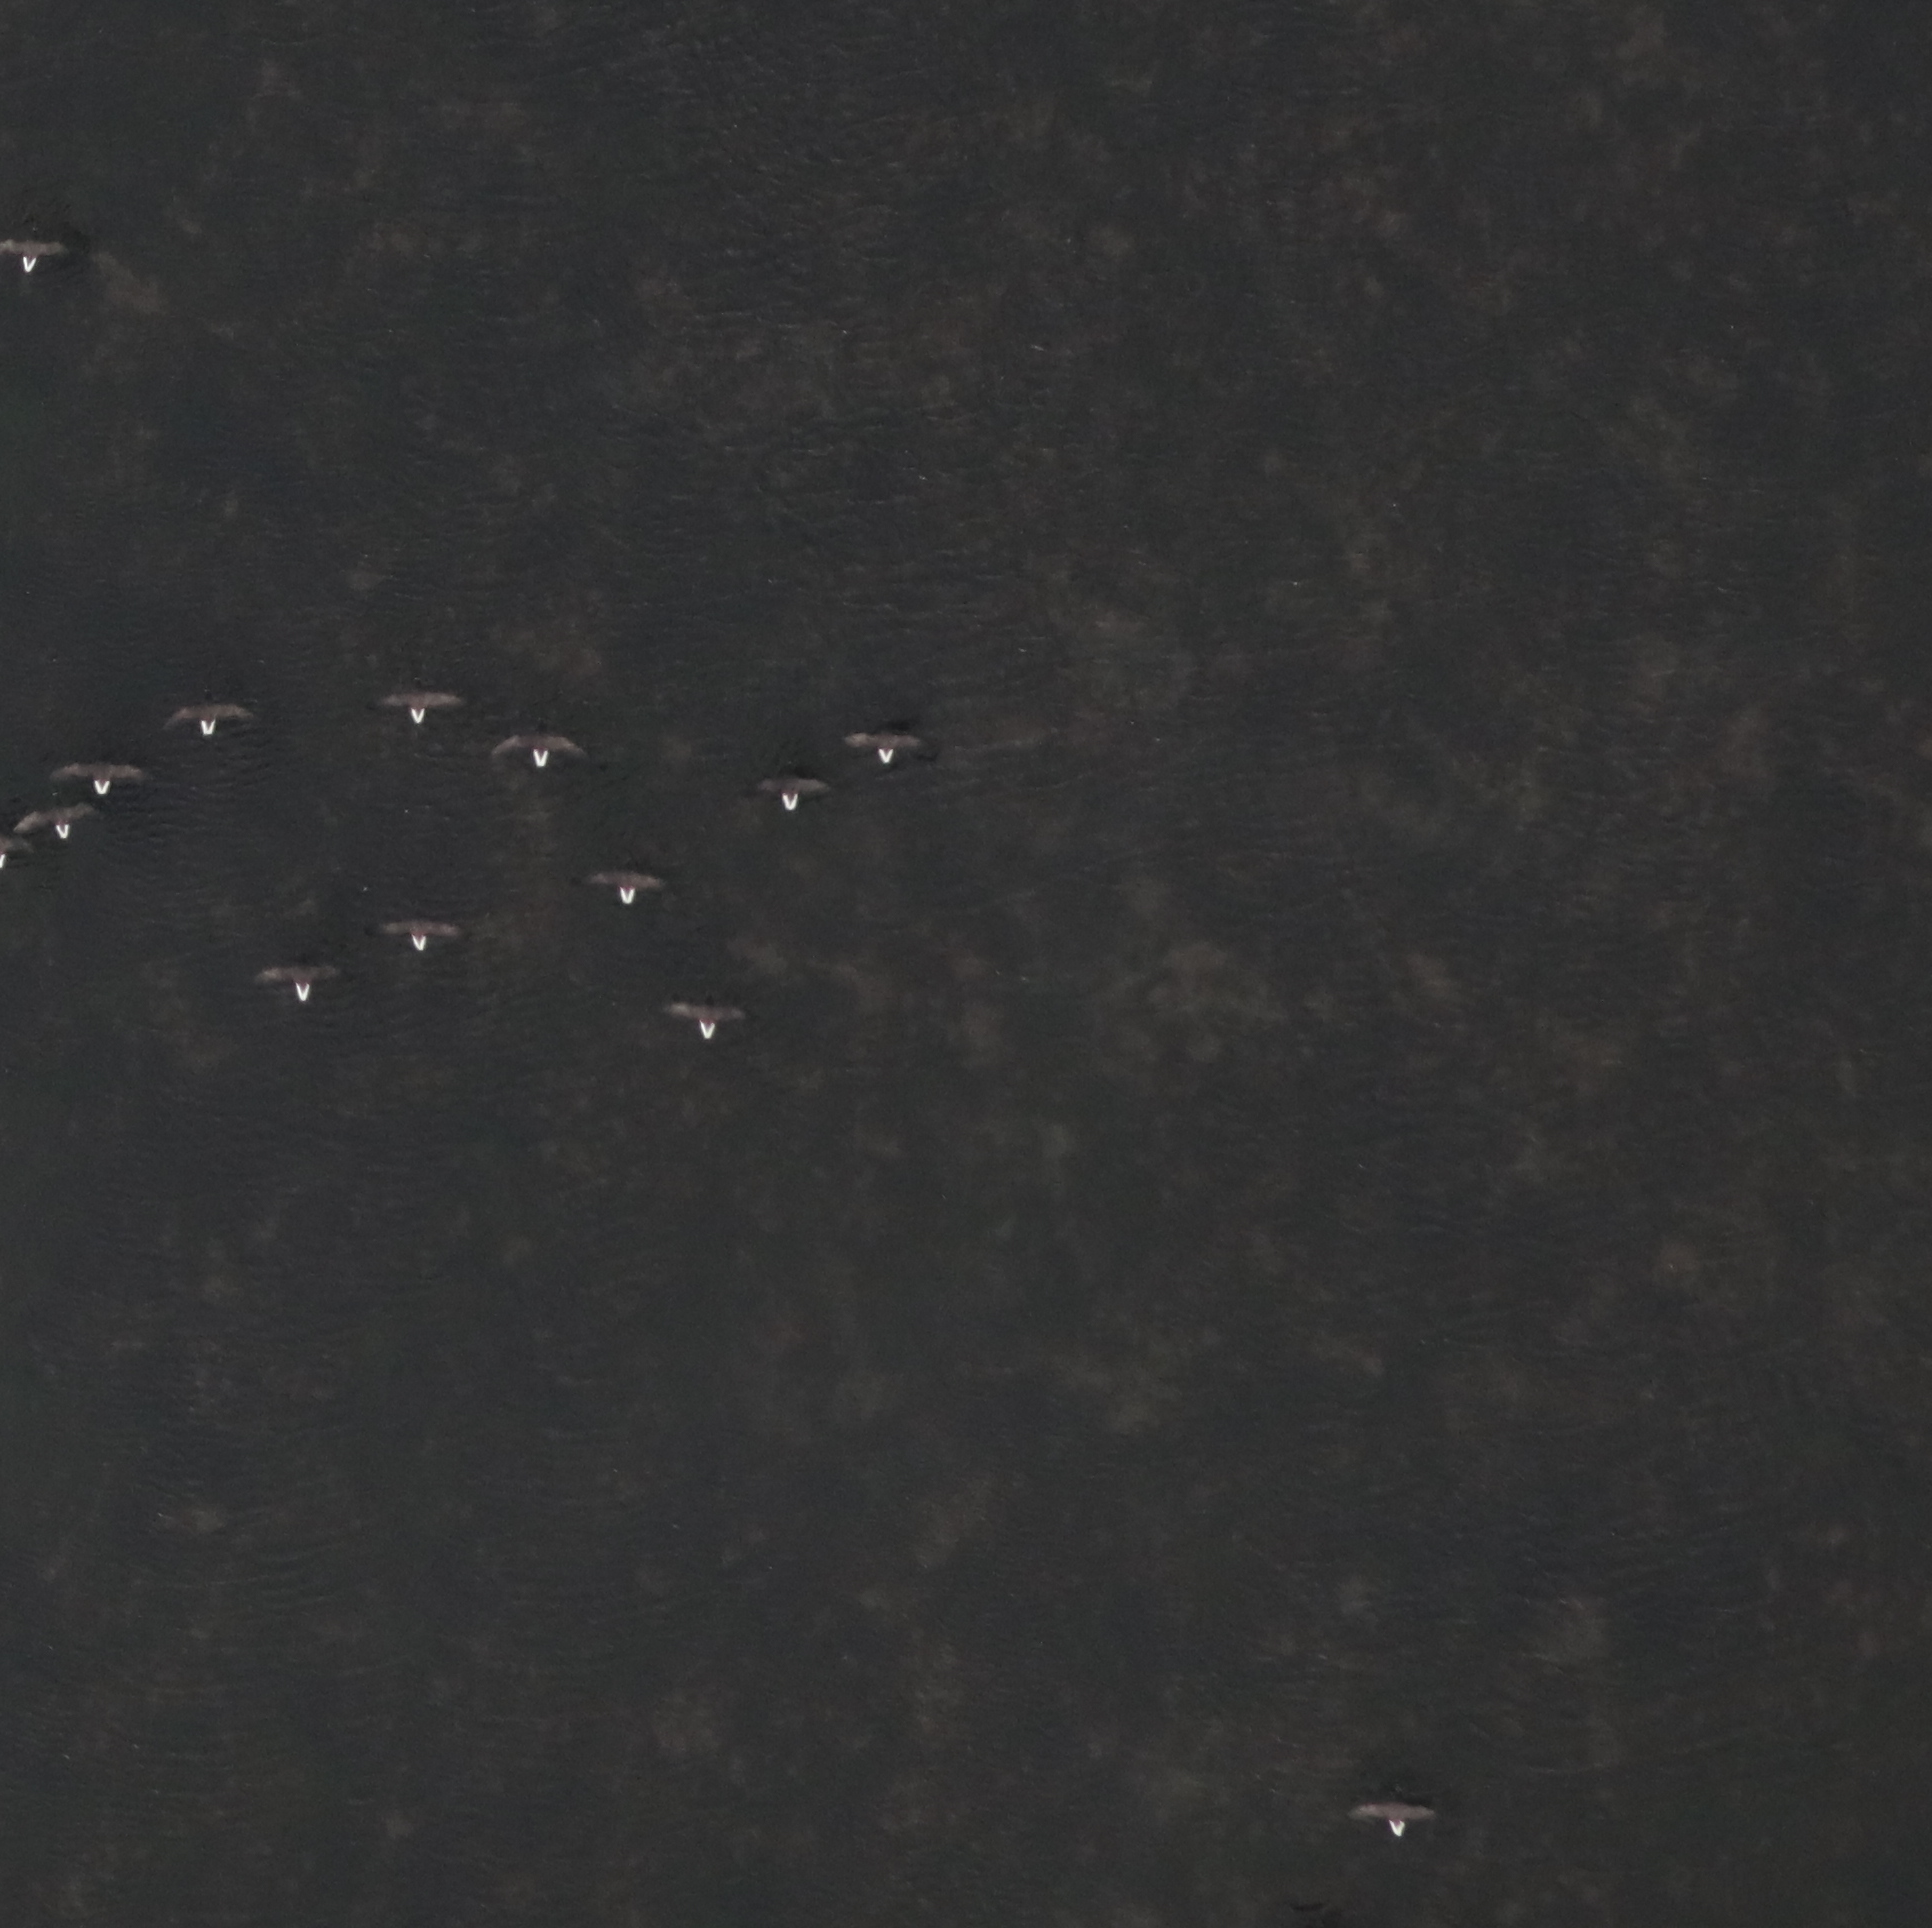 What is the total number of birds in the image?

13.